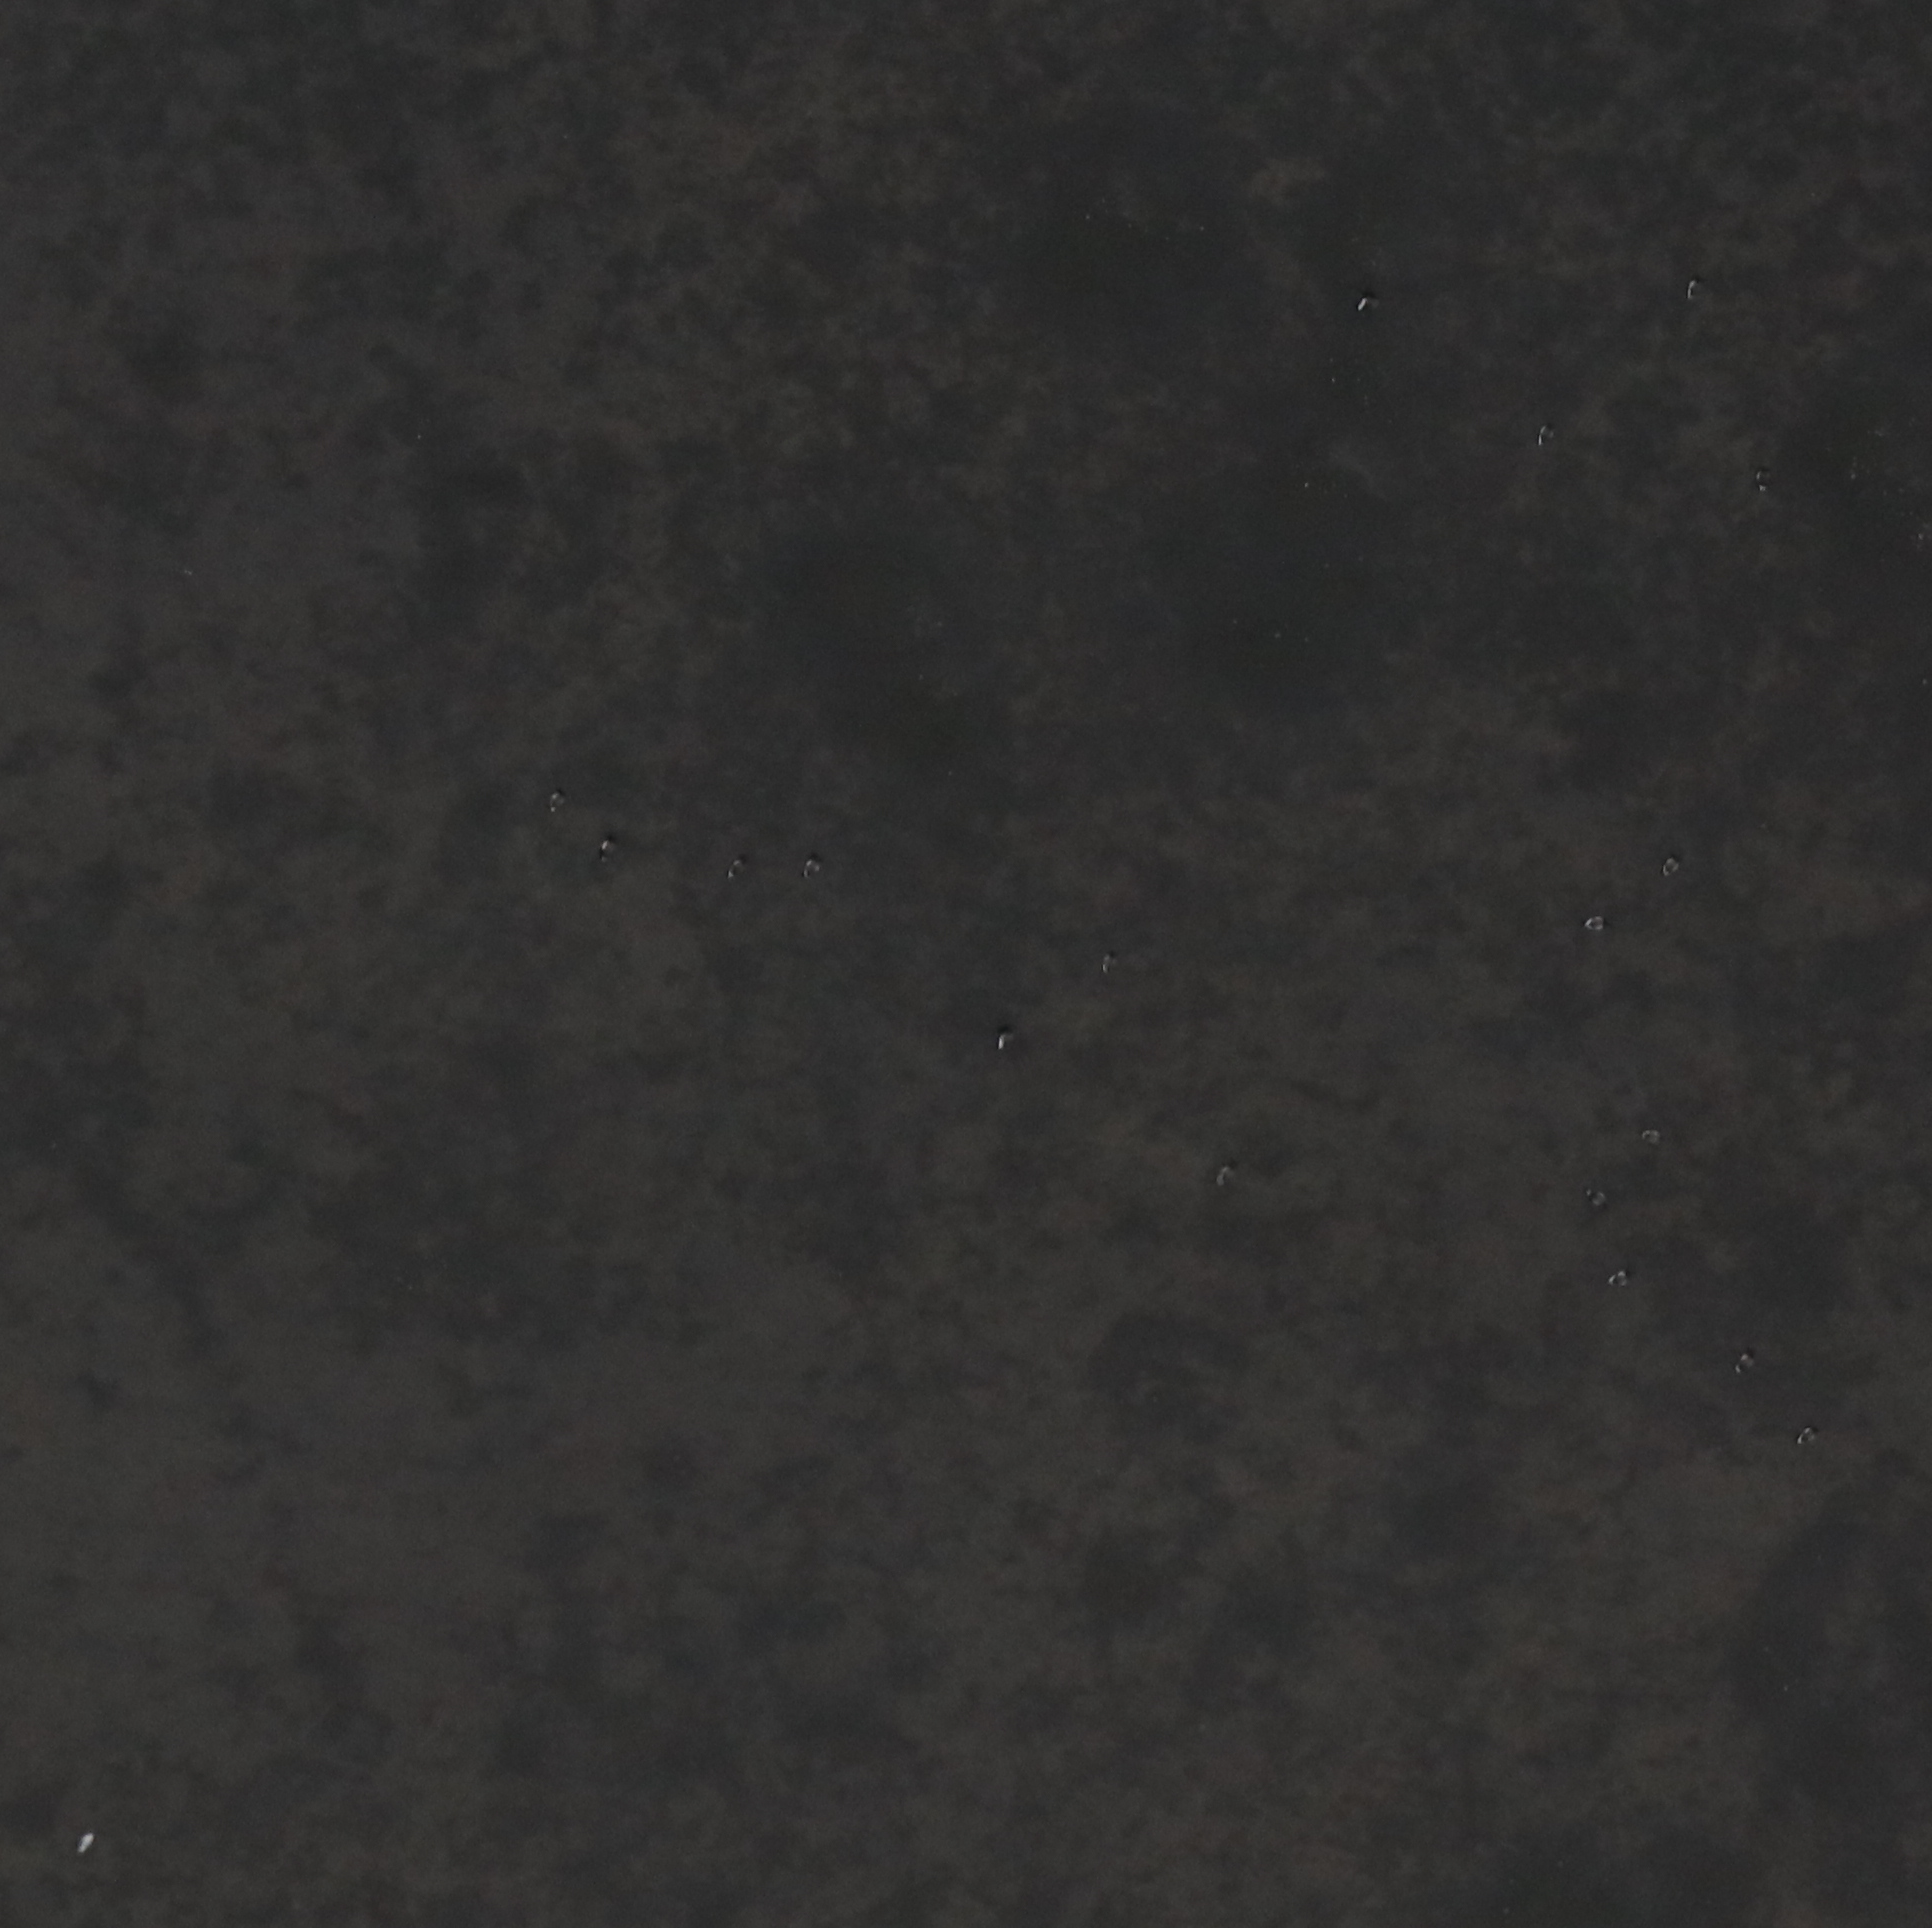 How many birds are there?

19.